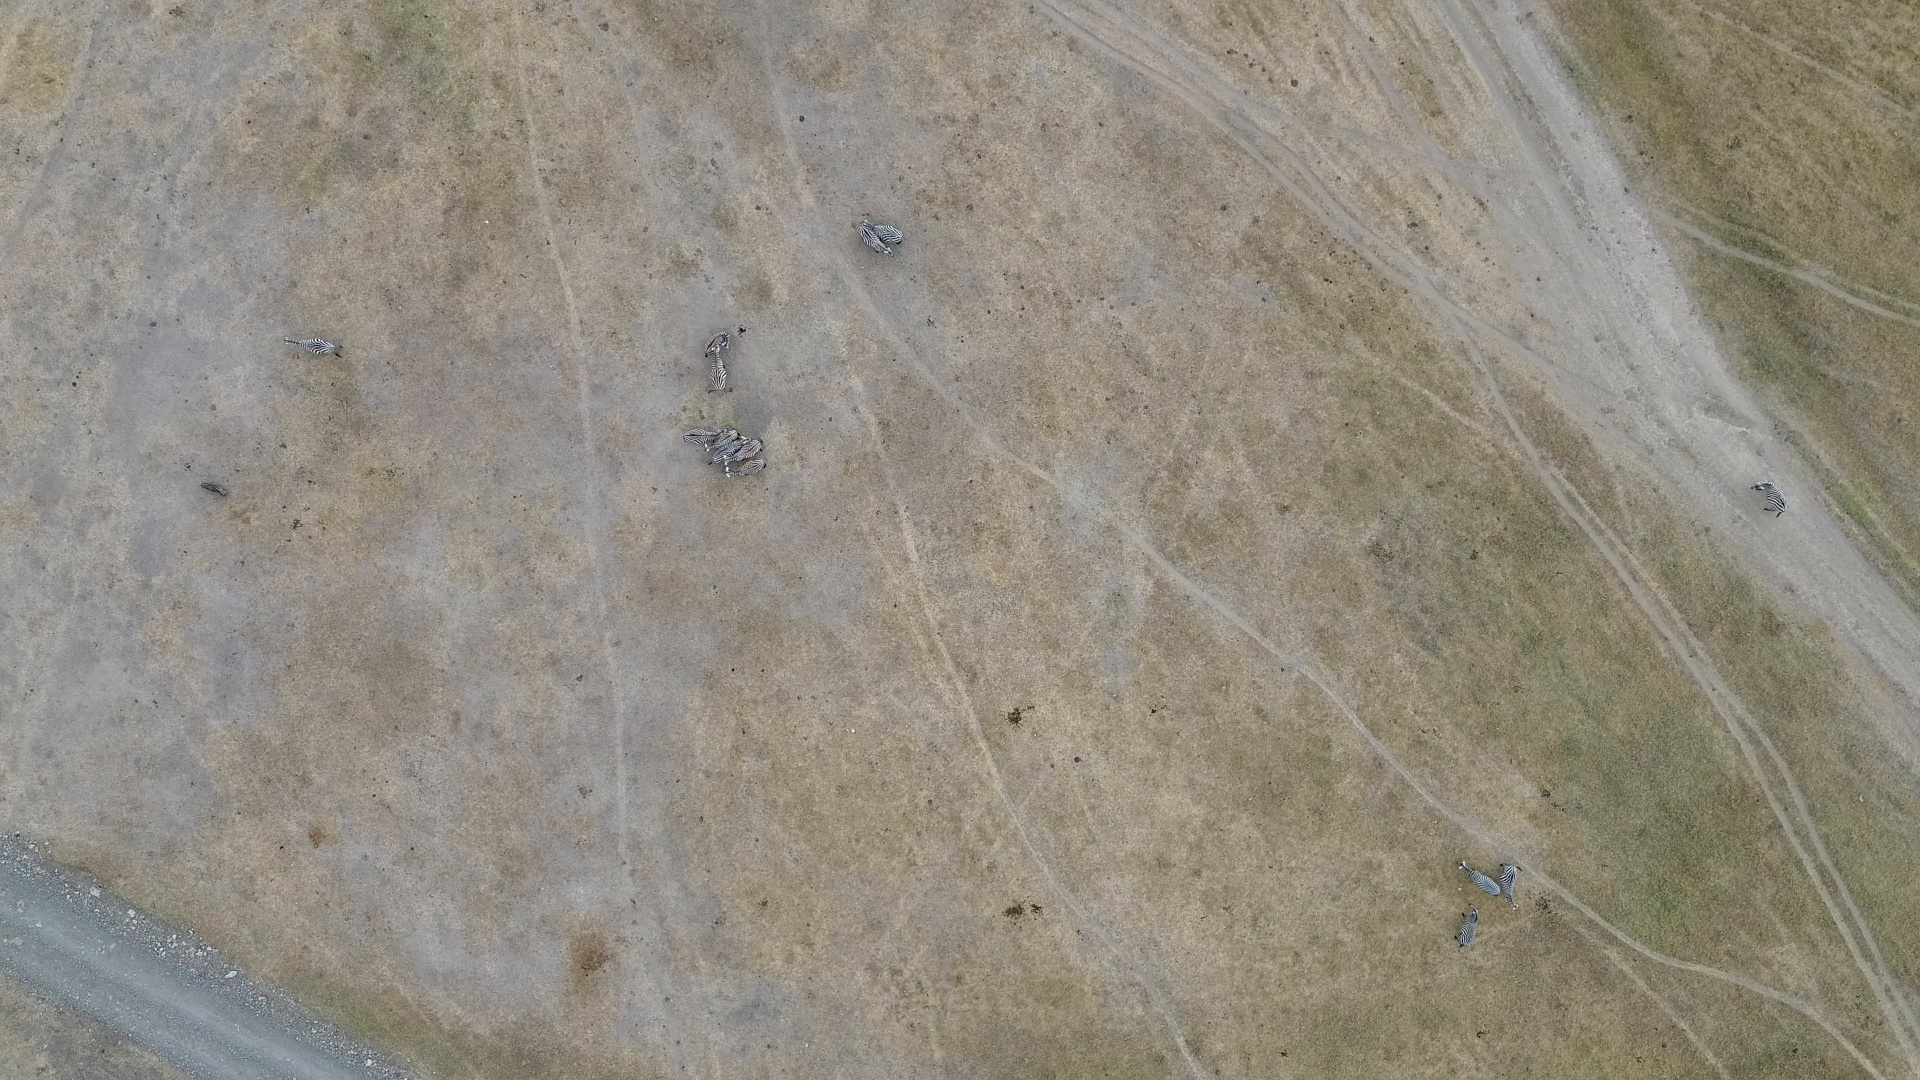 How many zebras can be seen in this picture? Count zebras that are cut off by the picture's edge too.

14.